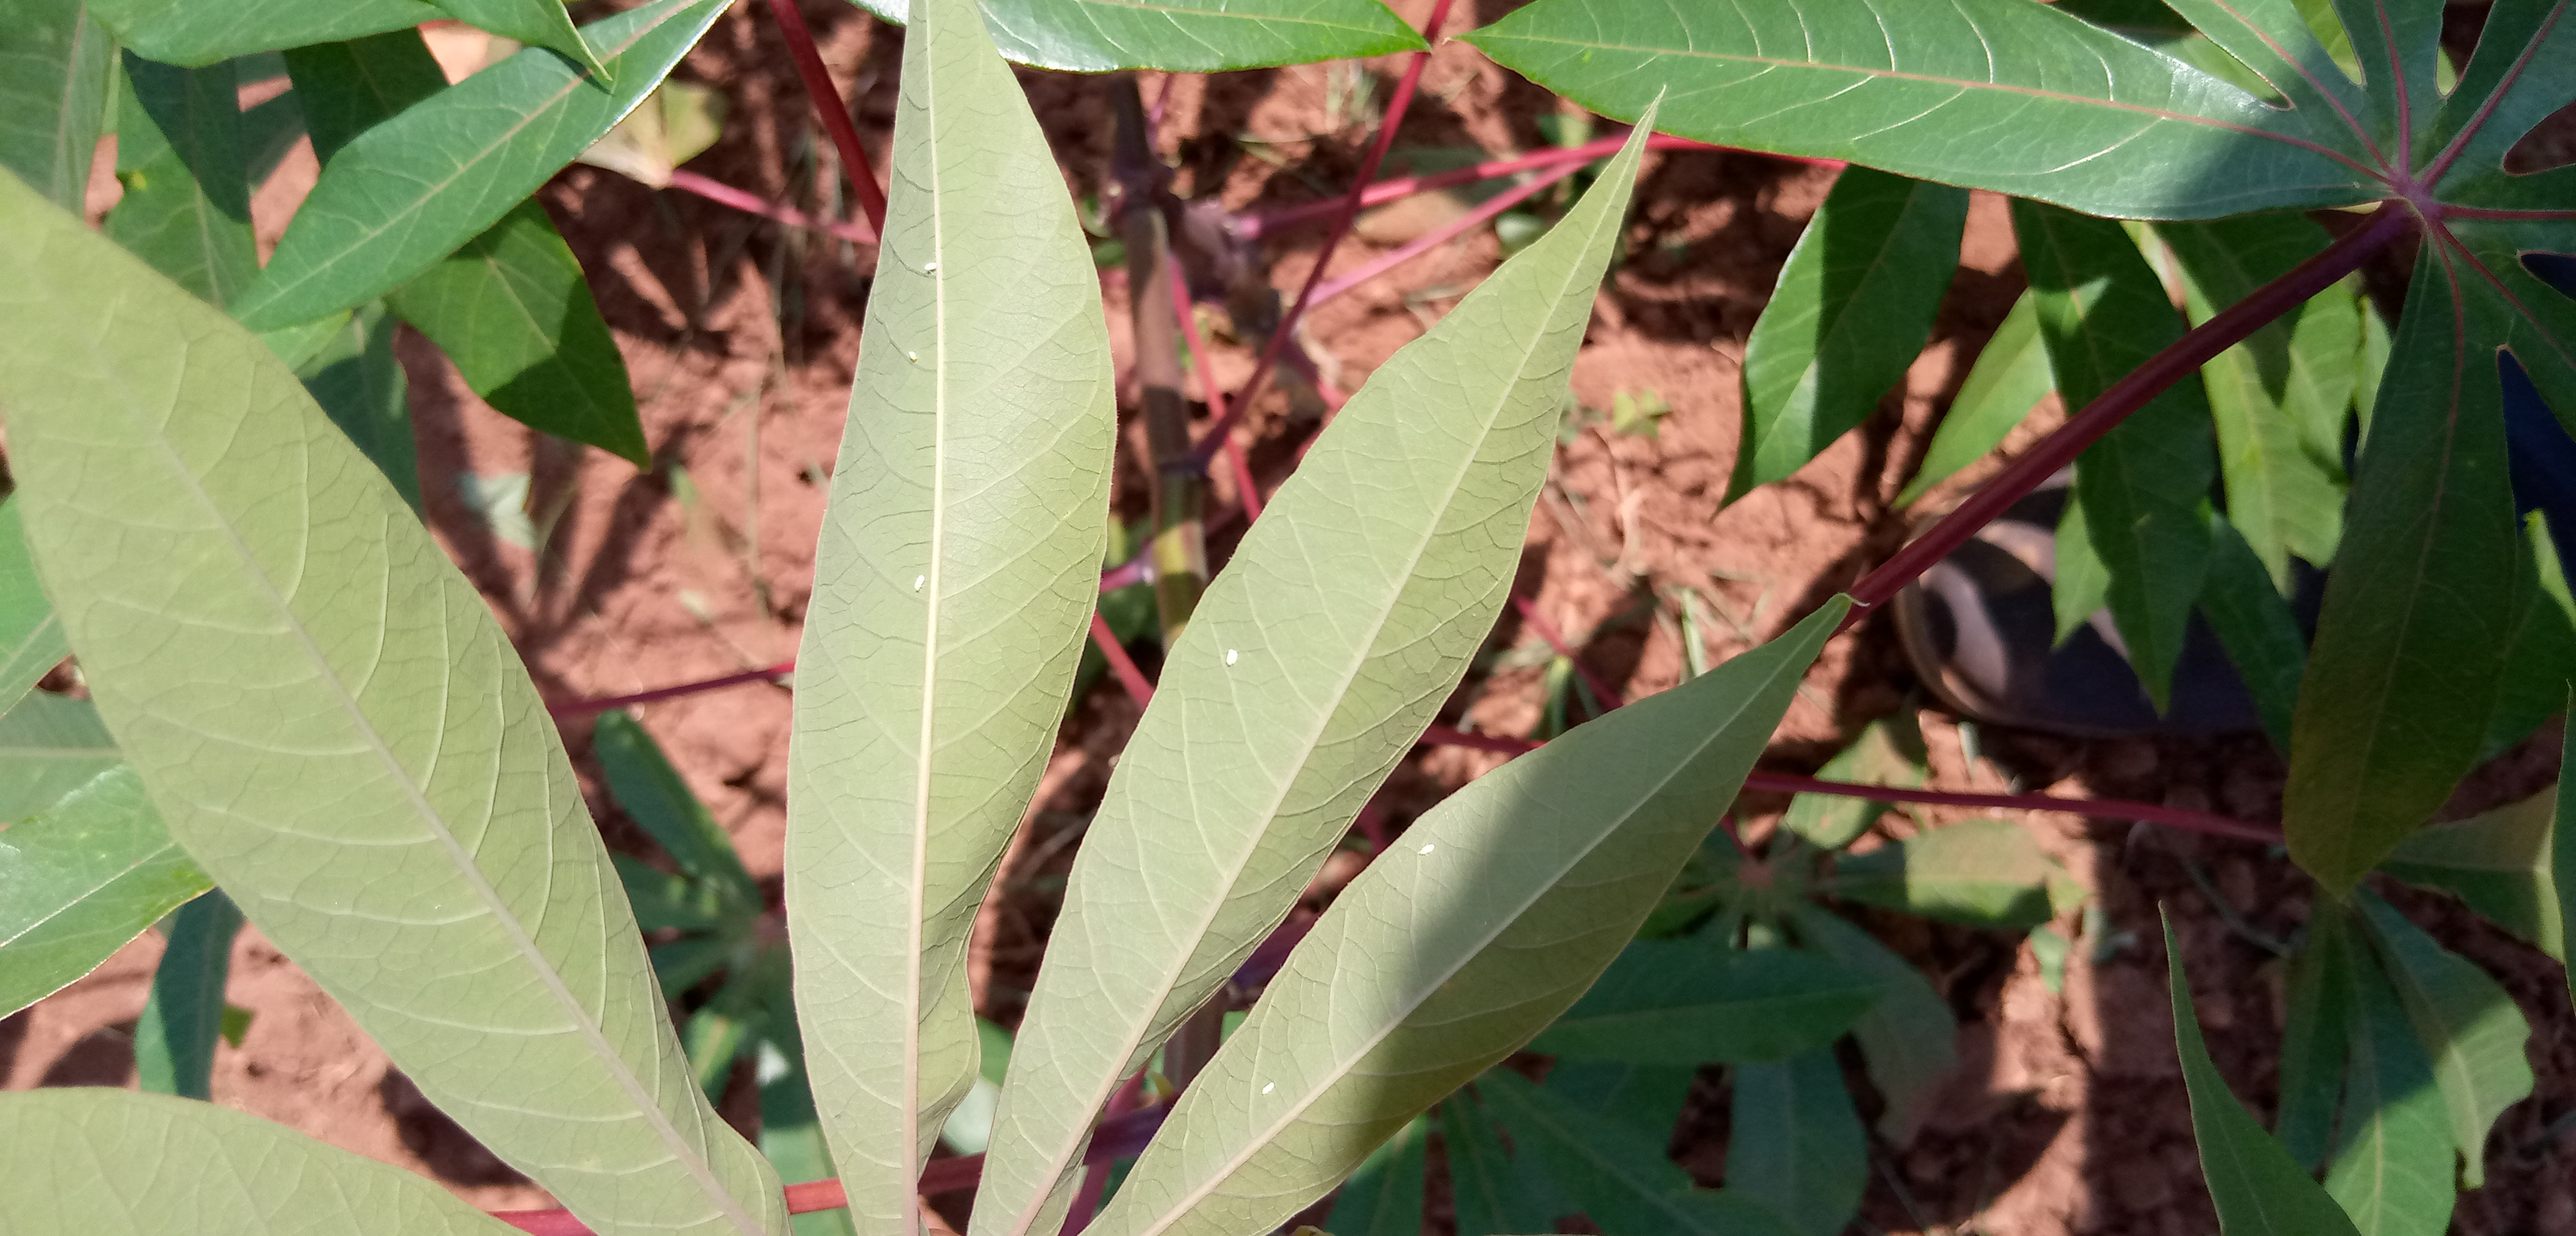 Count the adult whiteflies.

6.